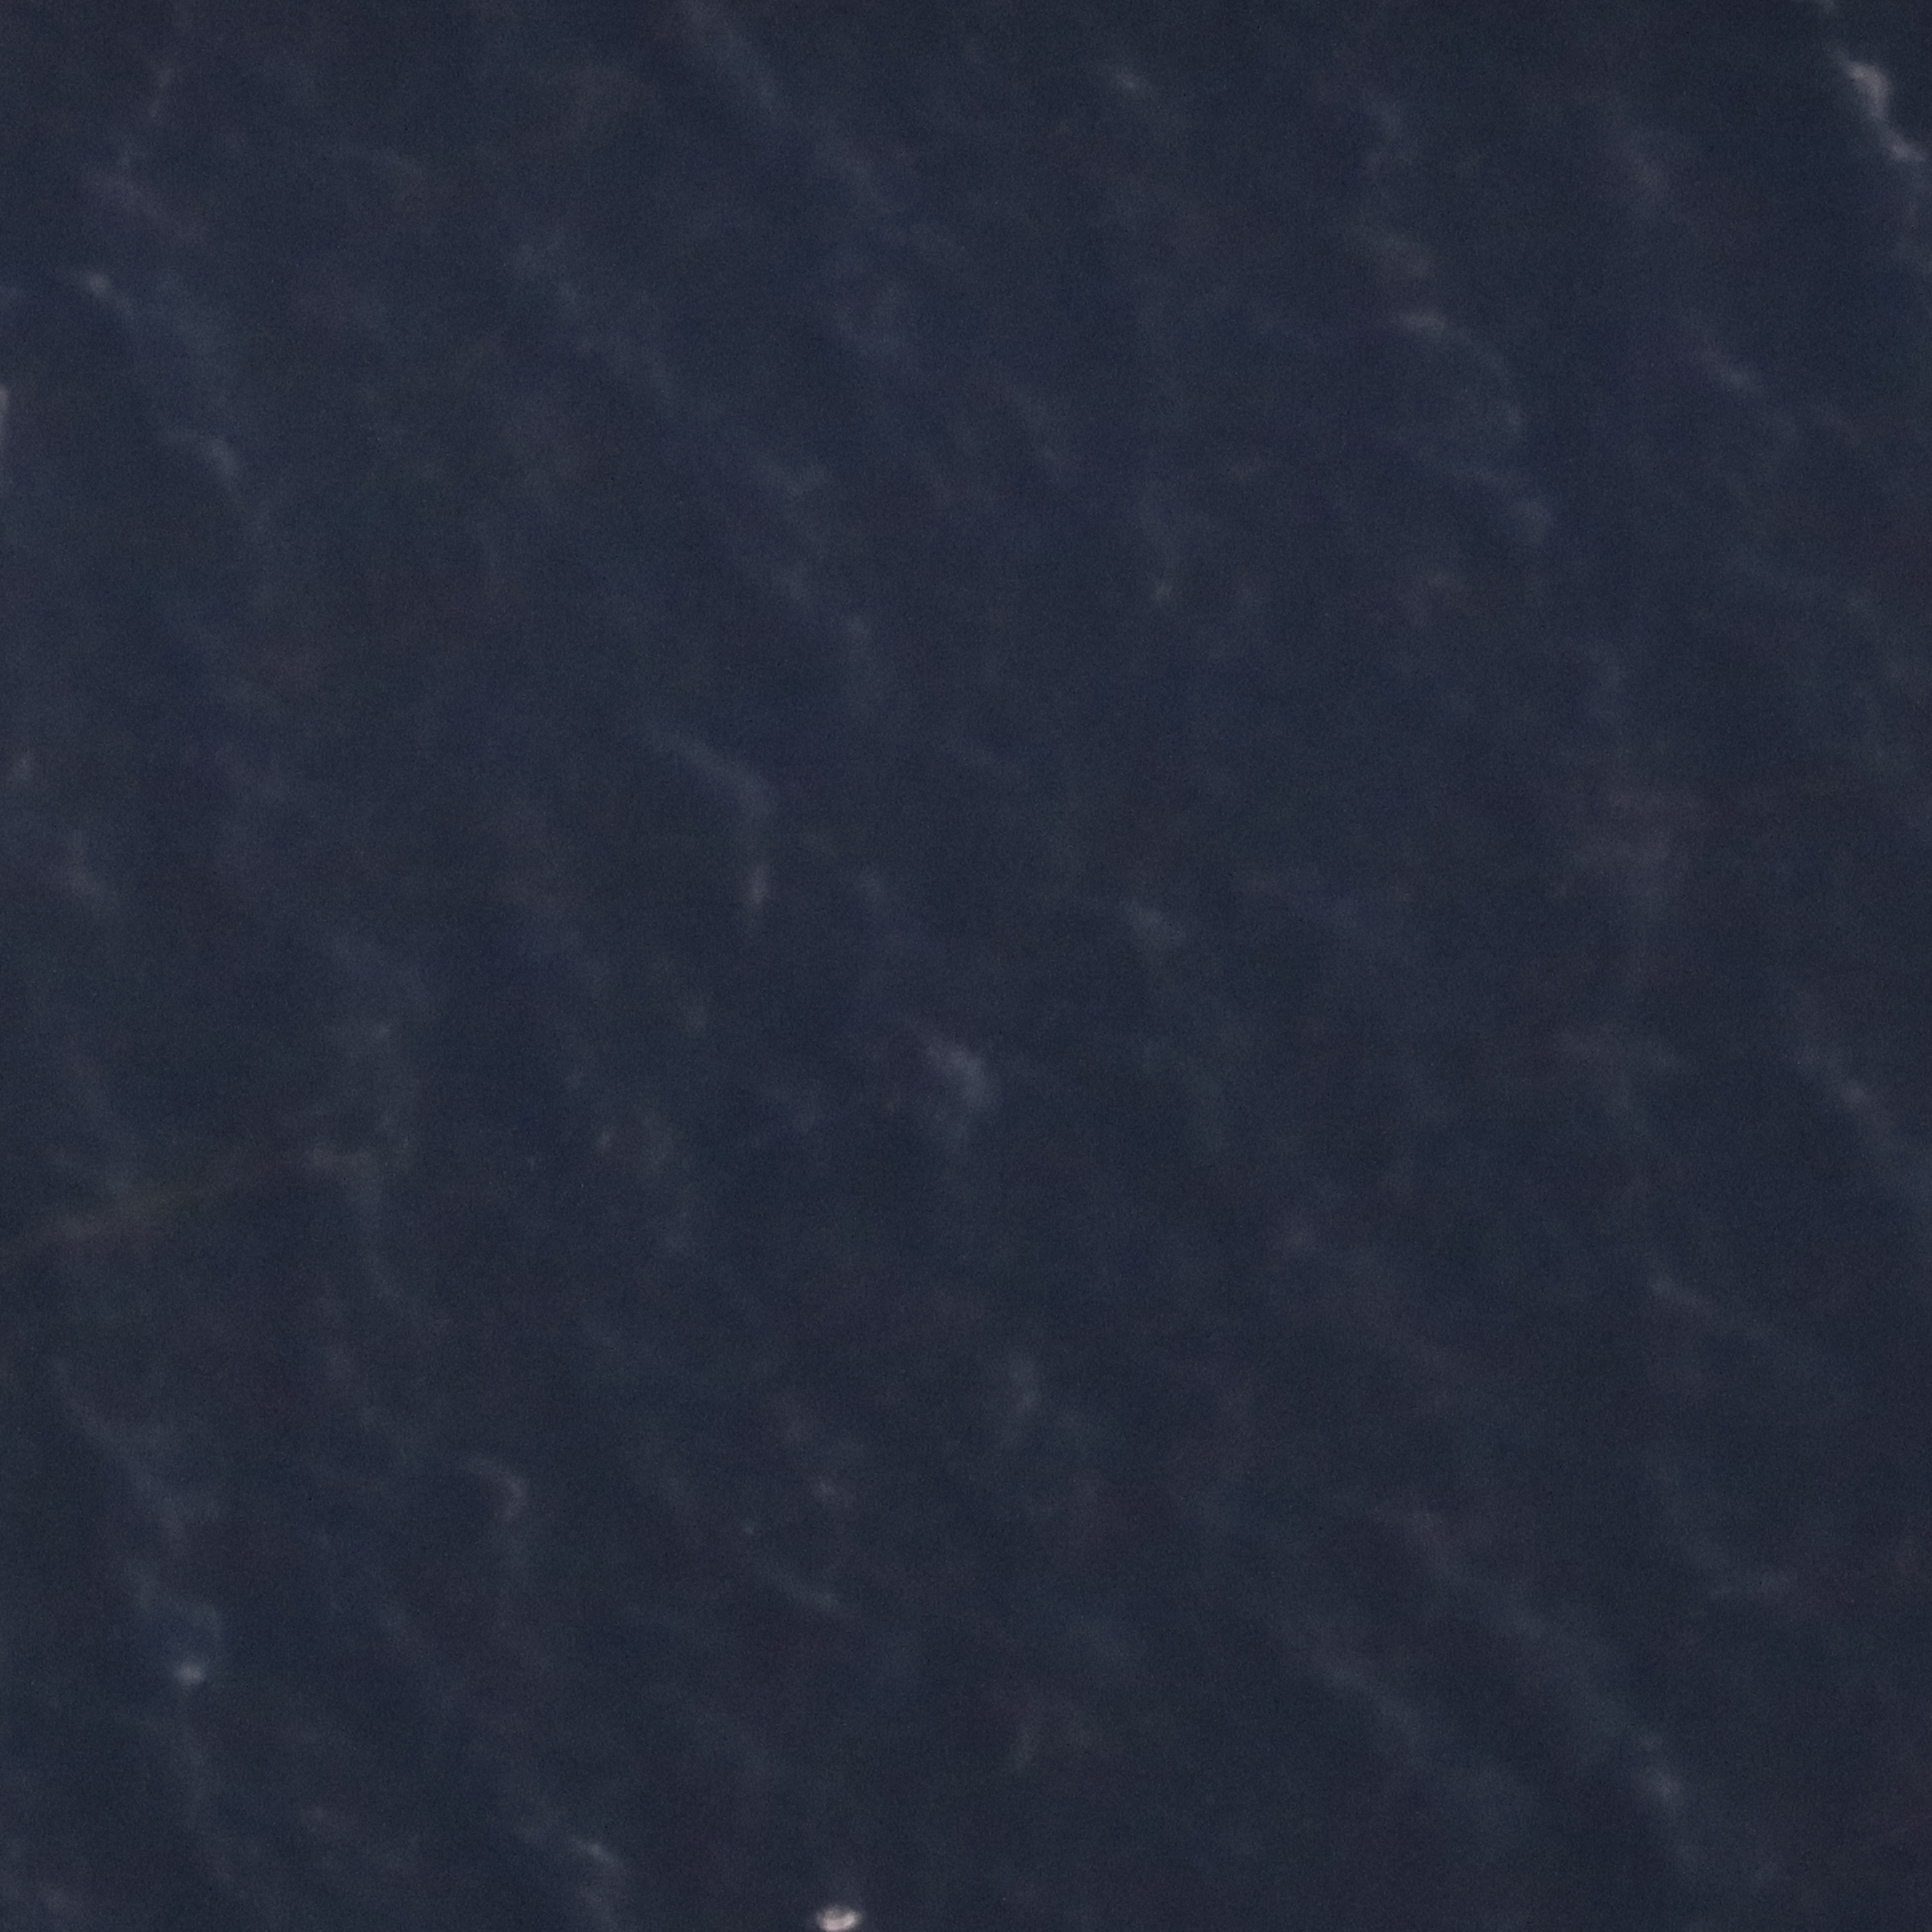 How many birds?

1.